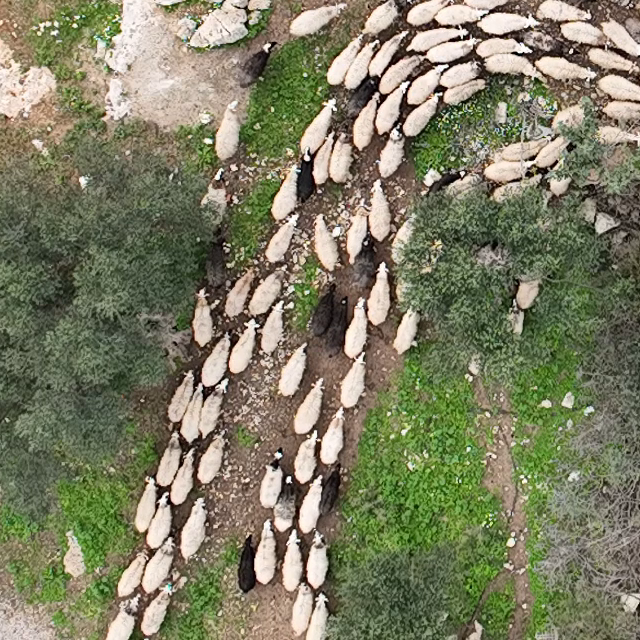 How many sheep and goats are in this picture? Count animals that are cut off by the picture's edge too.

98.